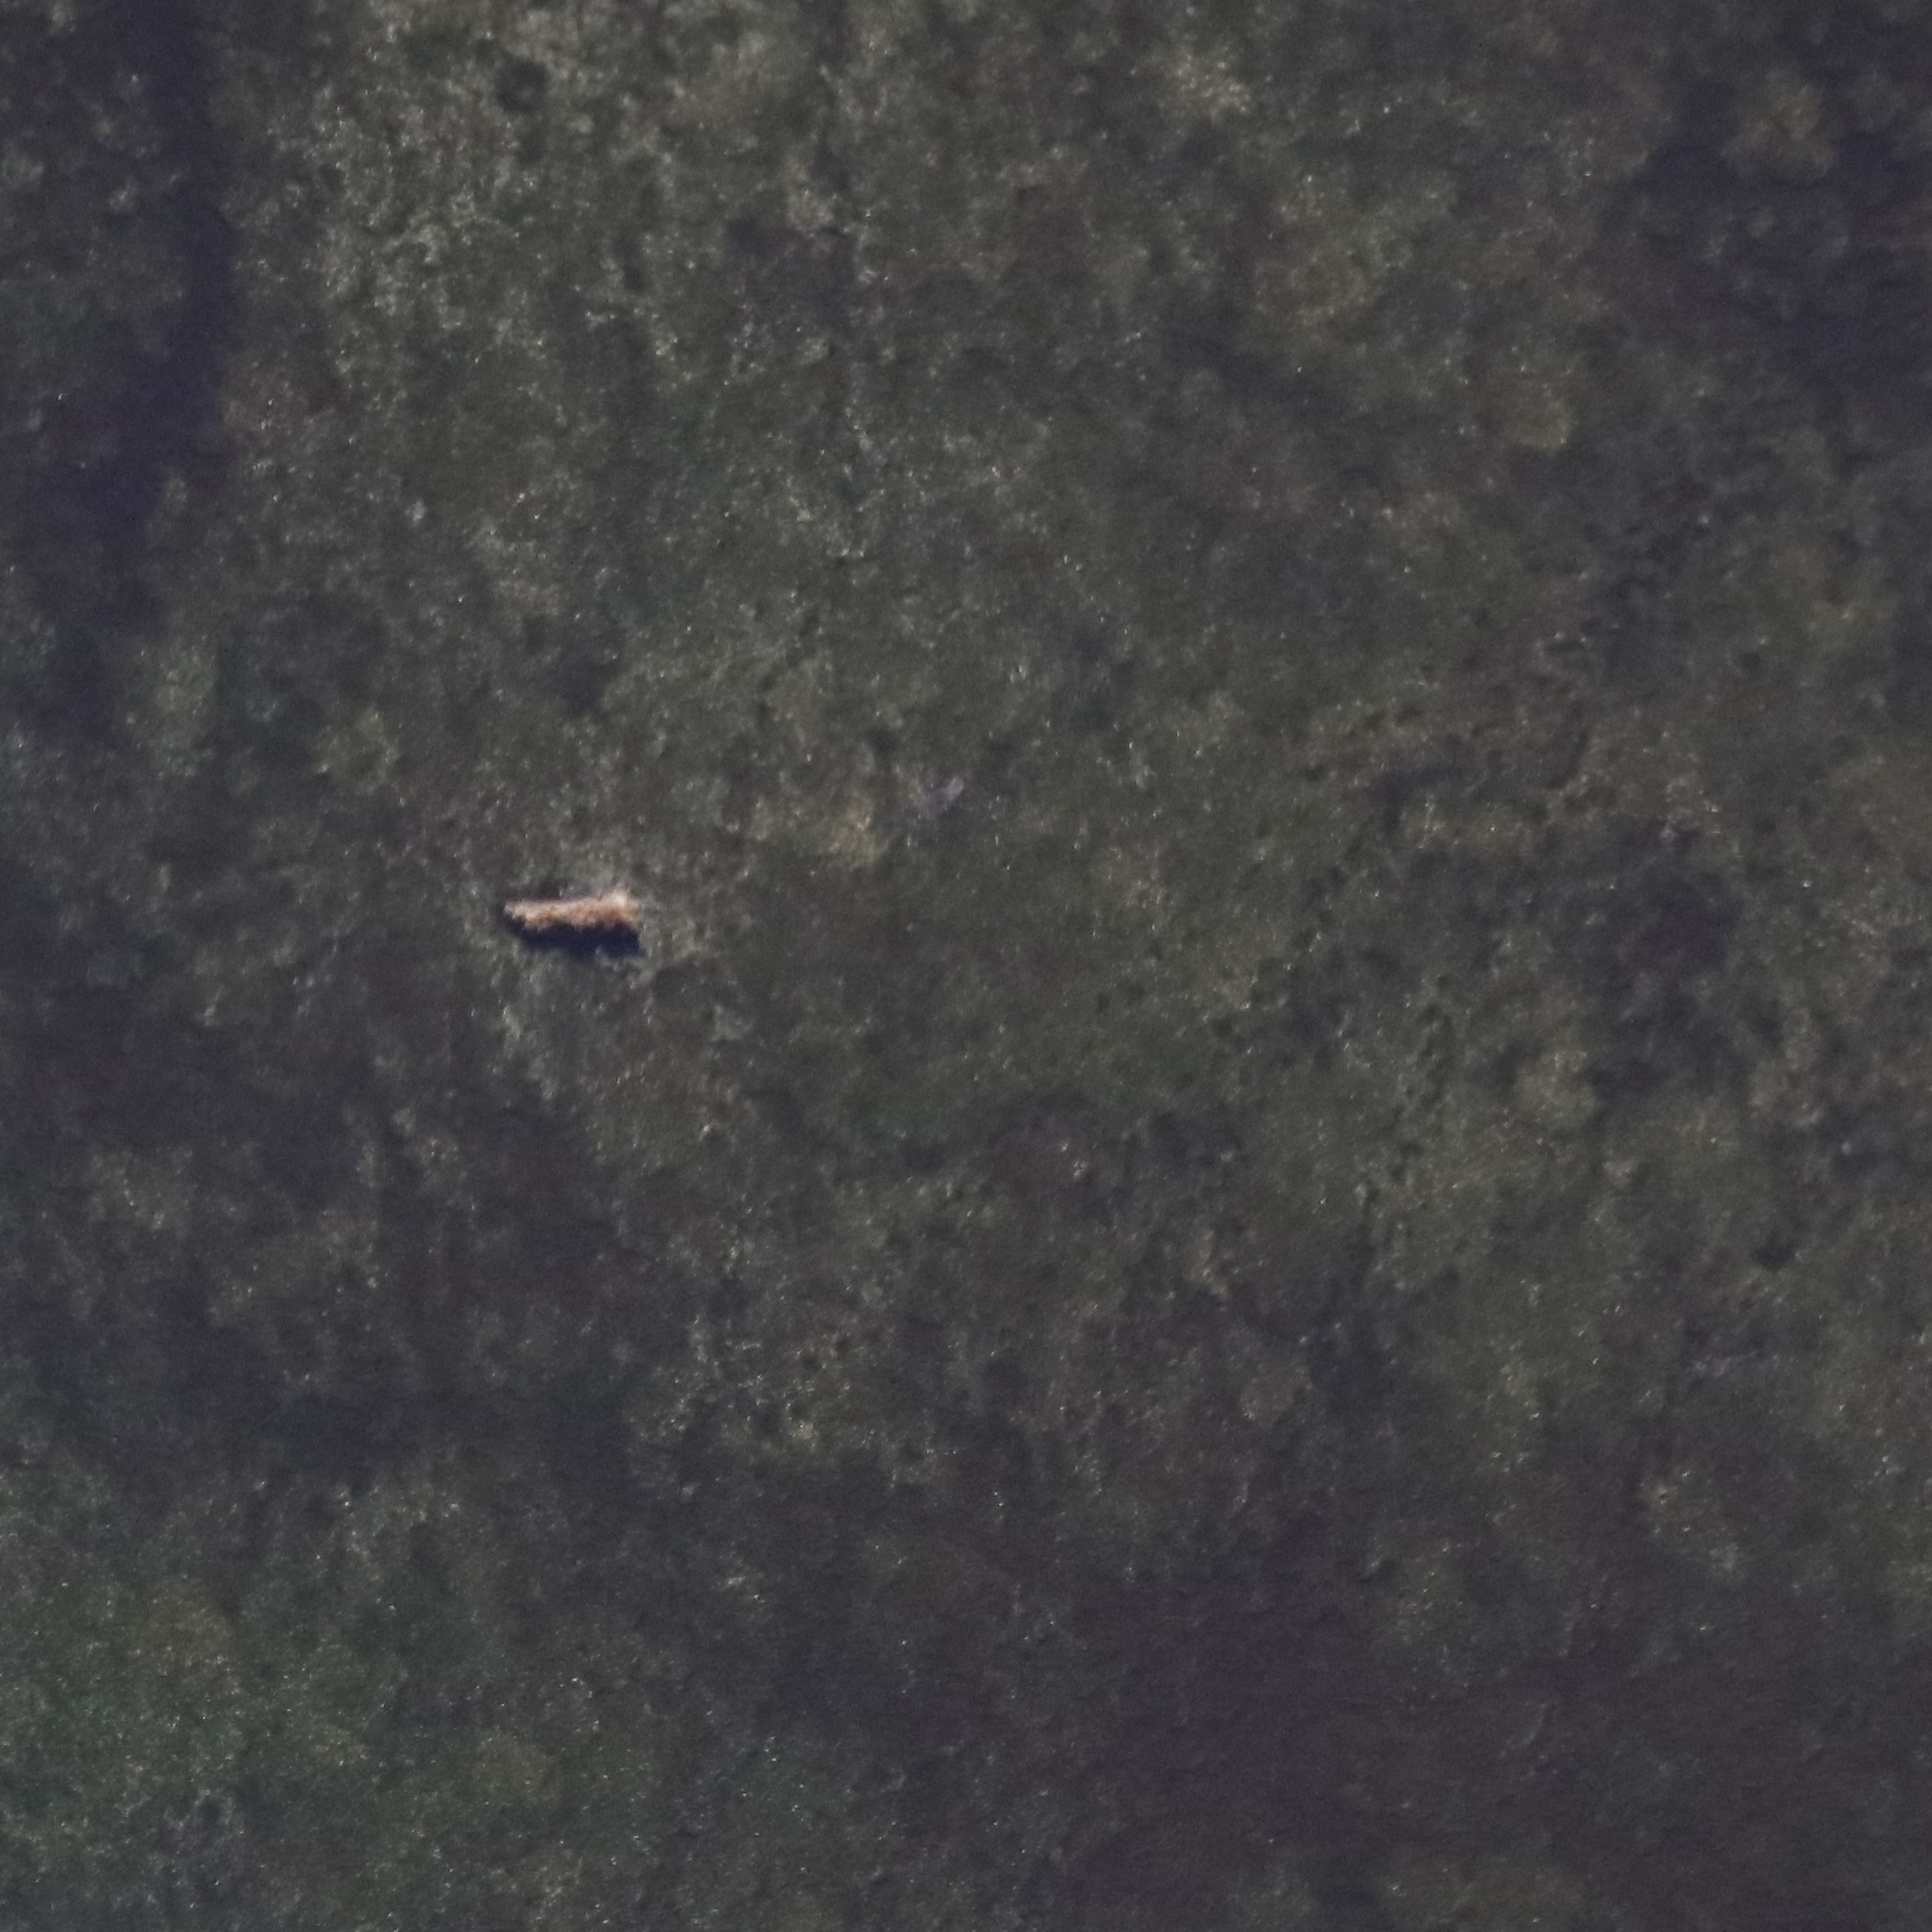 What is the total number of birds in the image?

0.